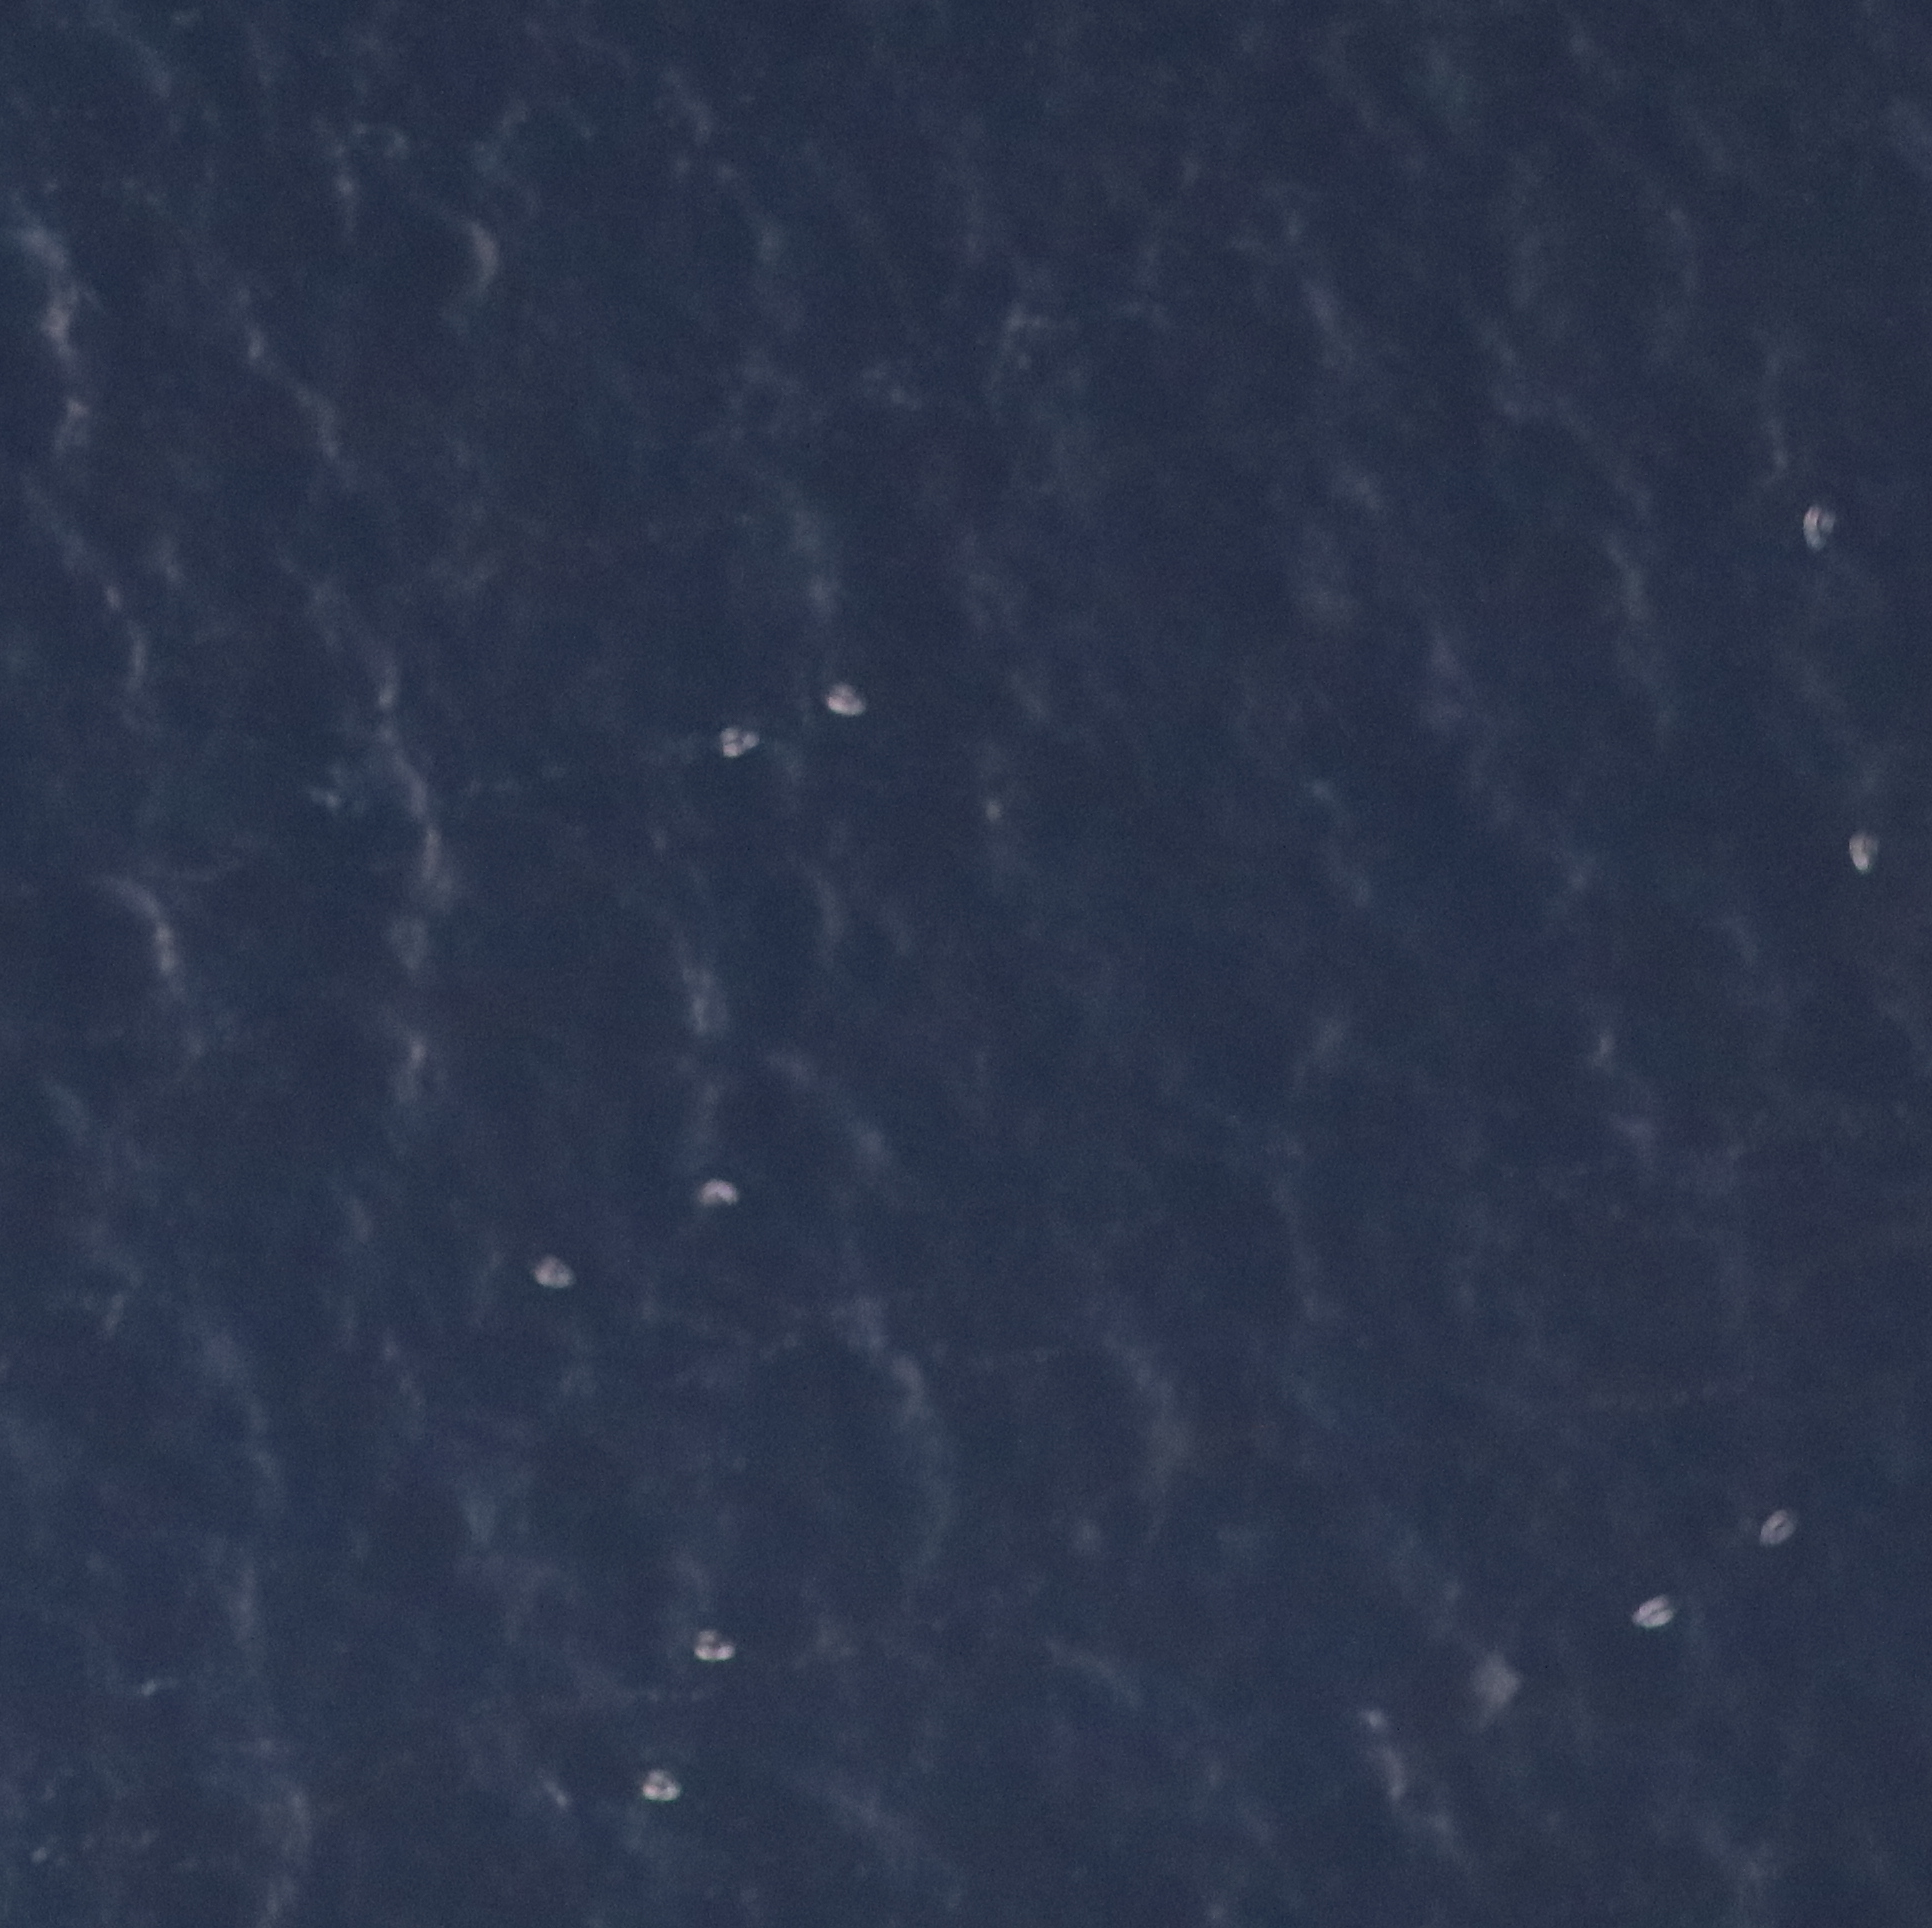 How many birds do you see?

10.